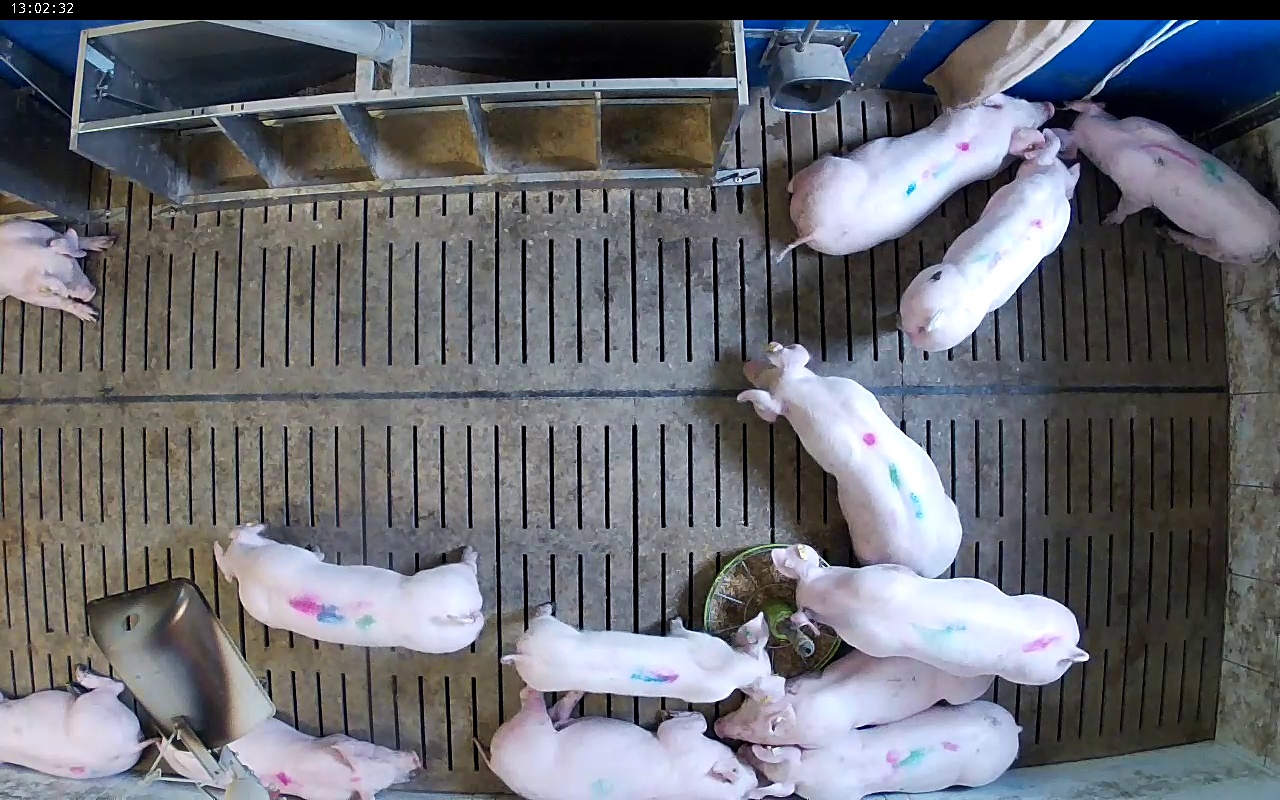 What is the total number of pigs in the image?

13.